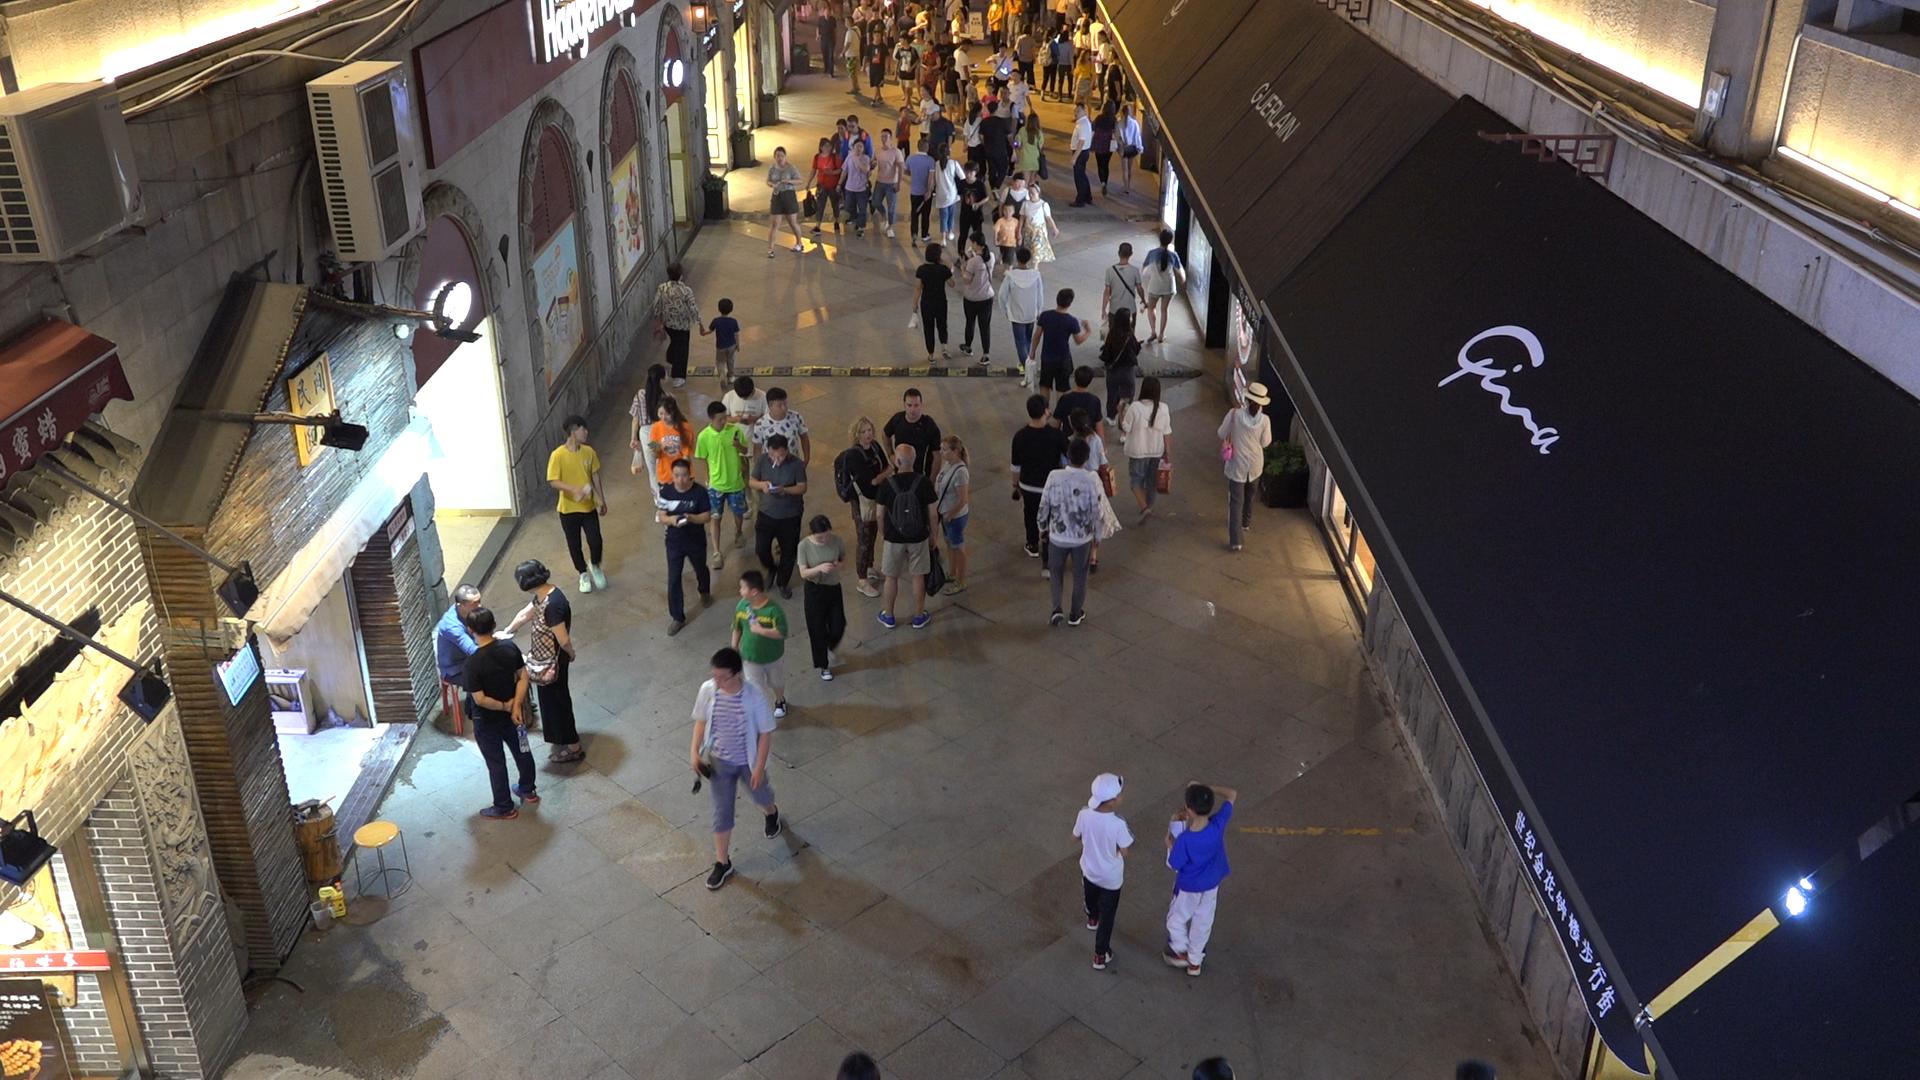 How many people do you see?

84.